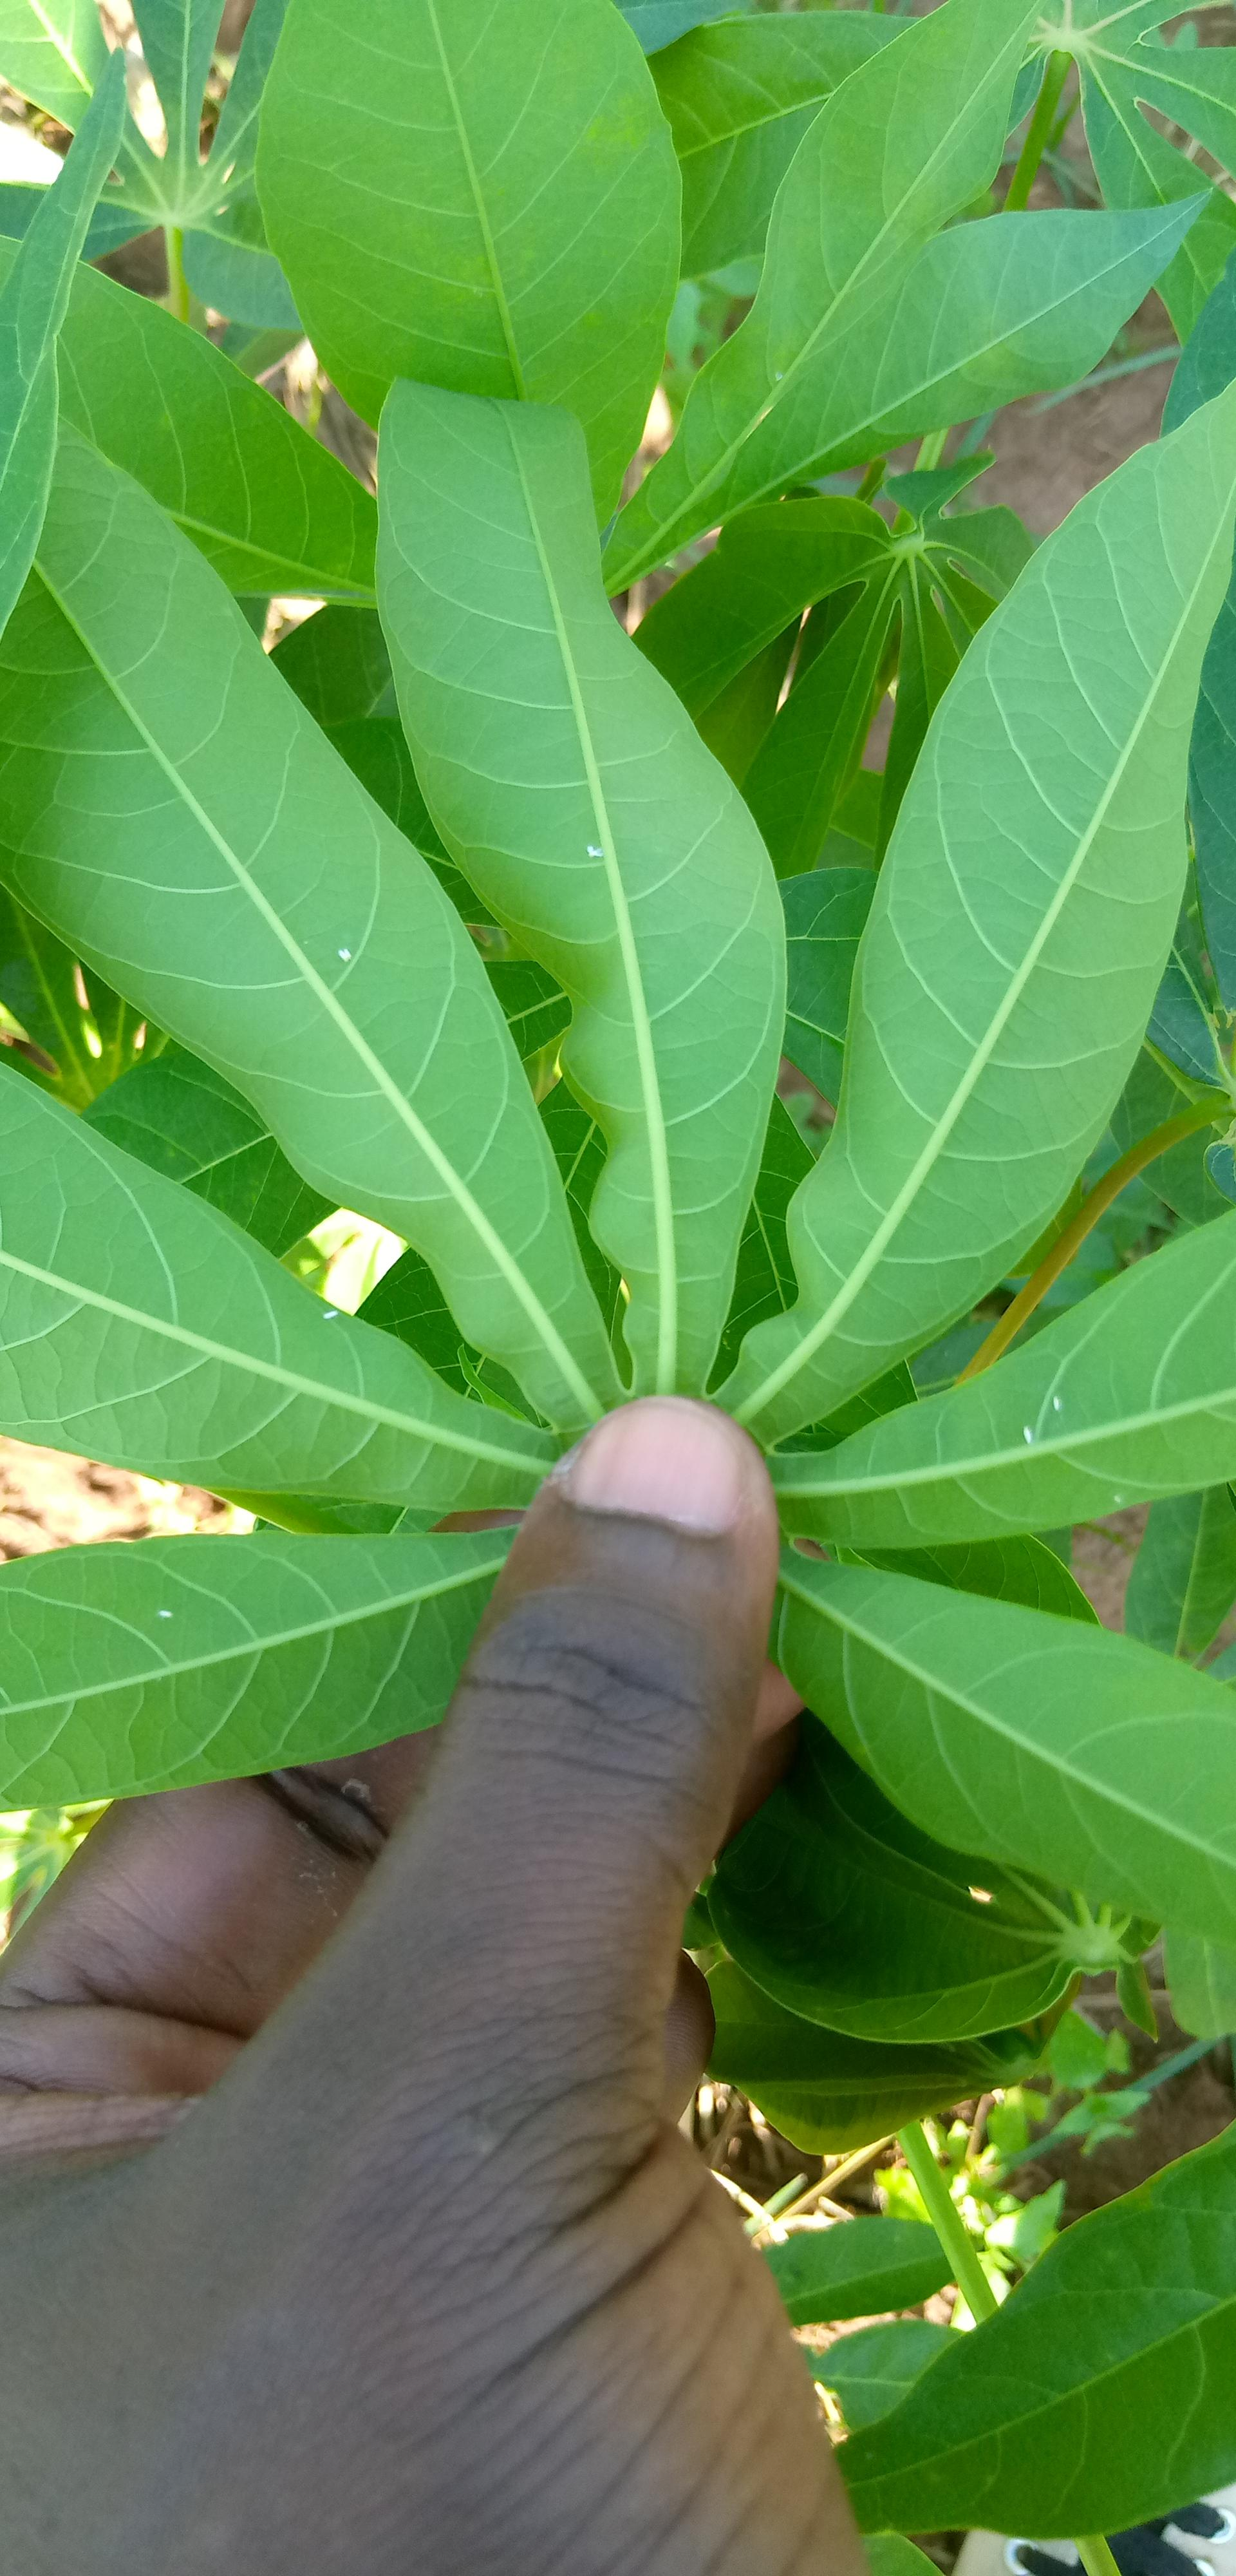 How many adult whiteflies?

7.